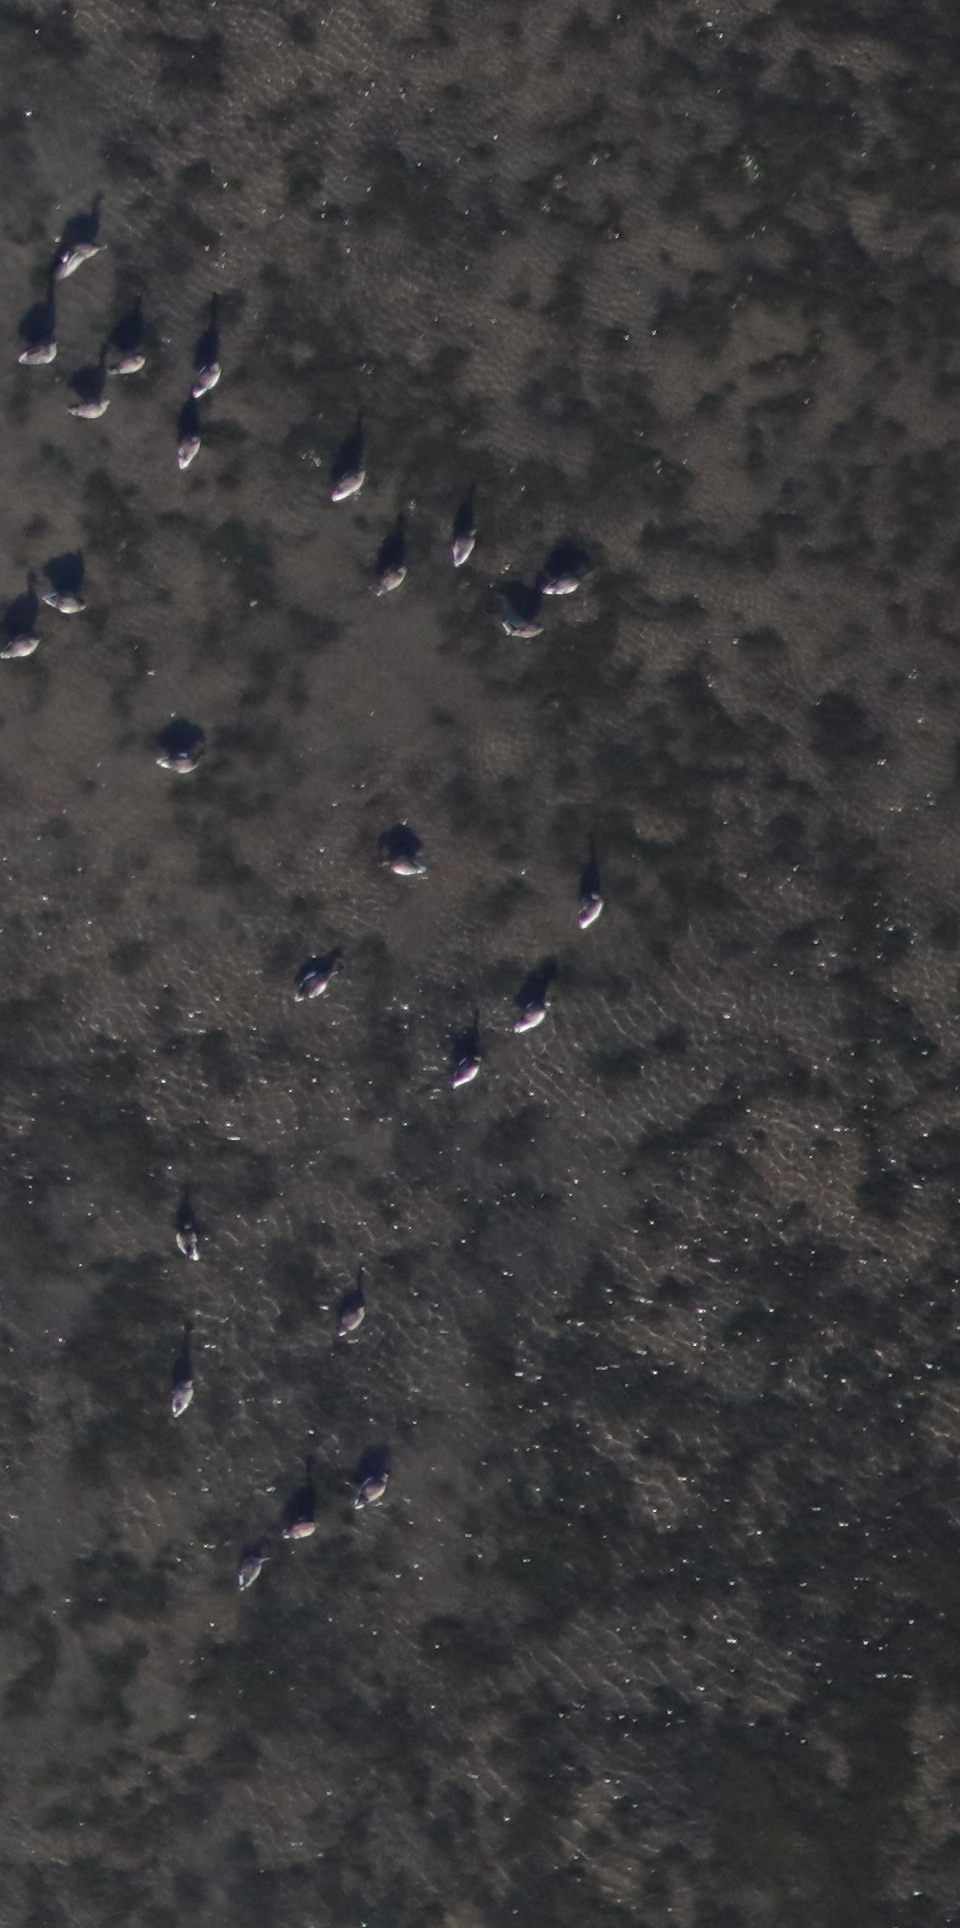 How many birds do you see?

26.